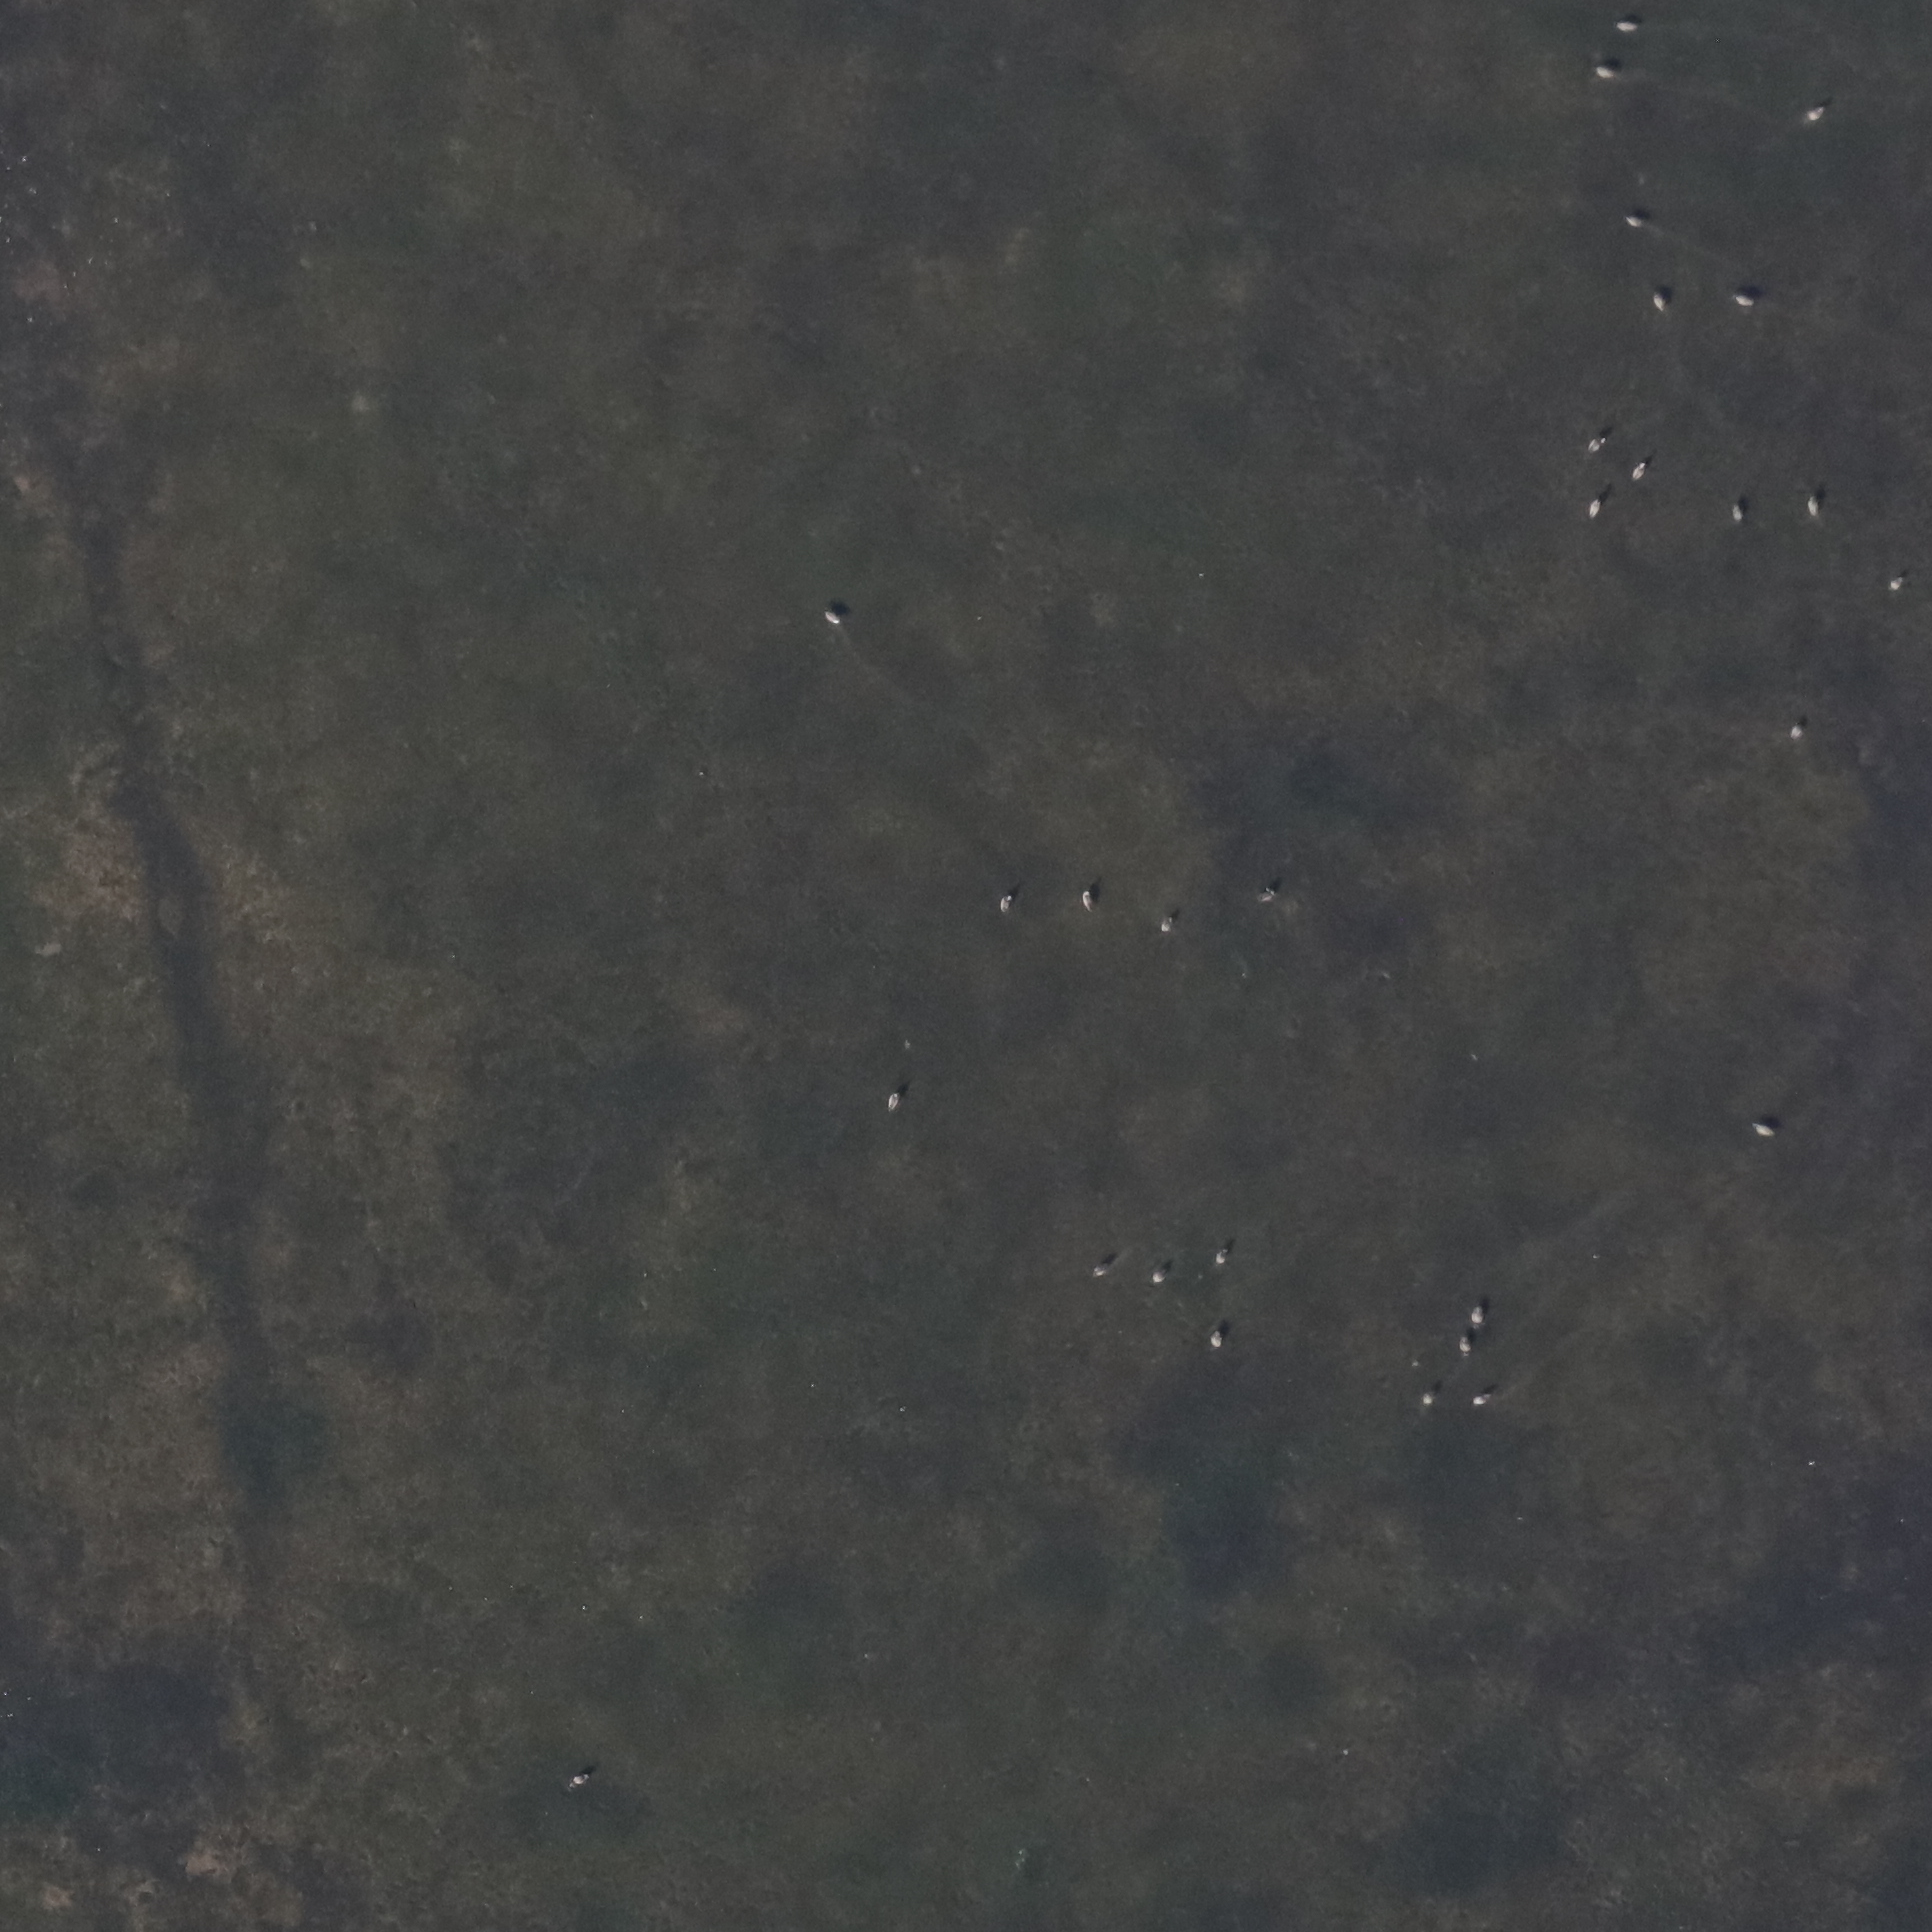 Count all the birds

29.